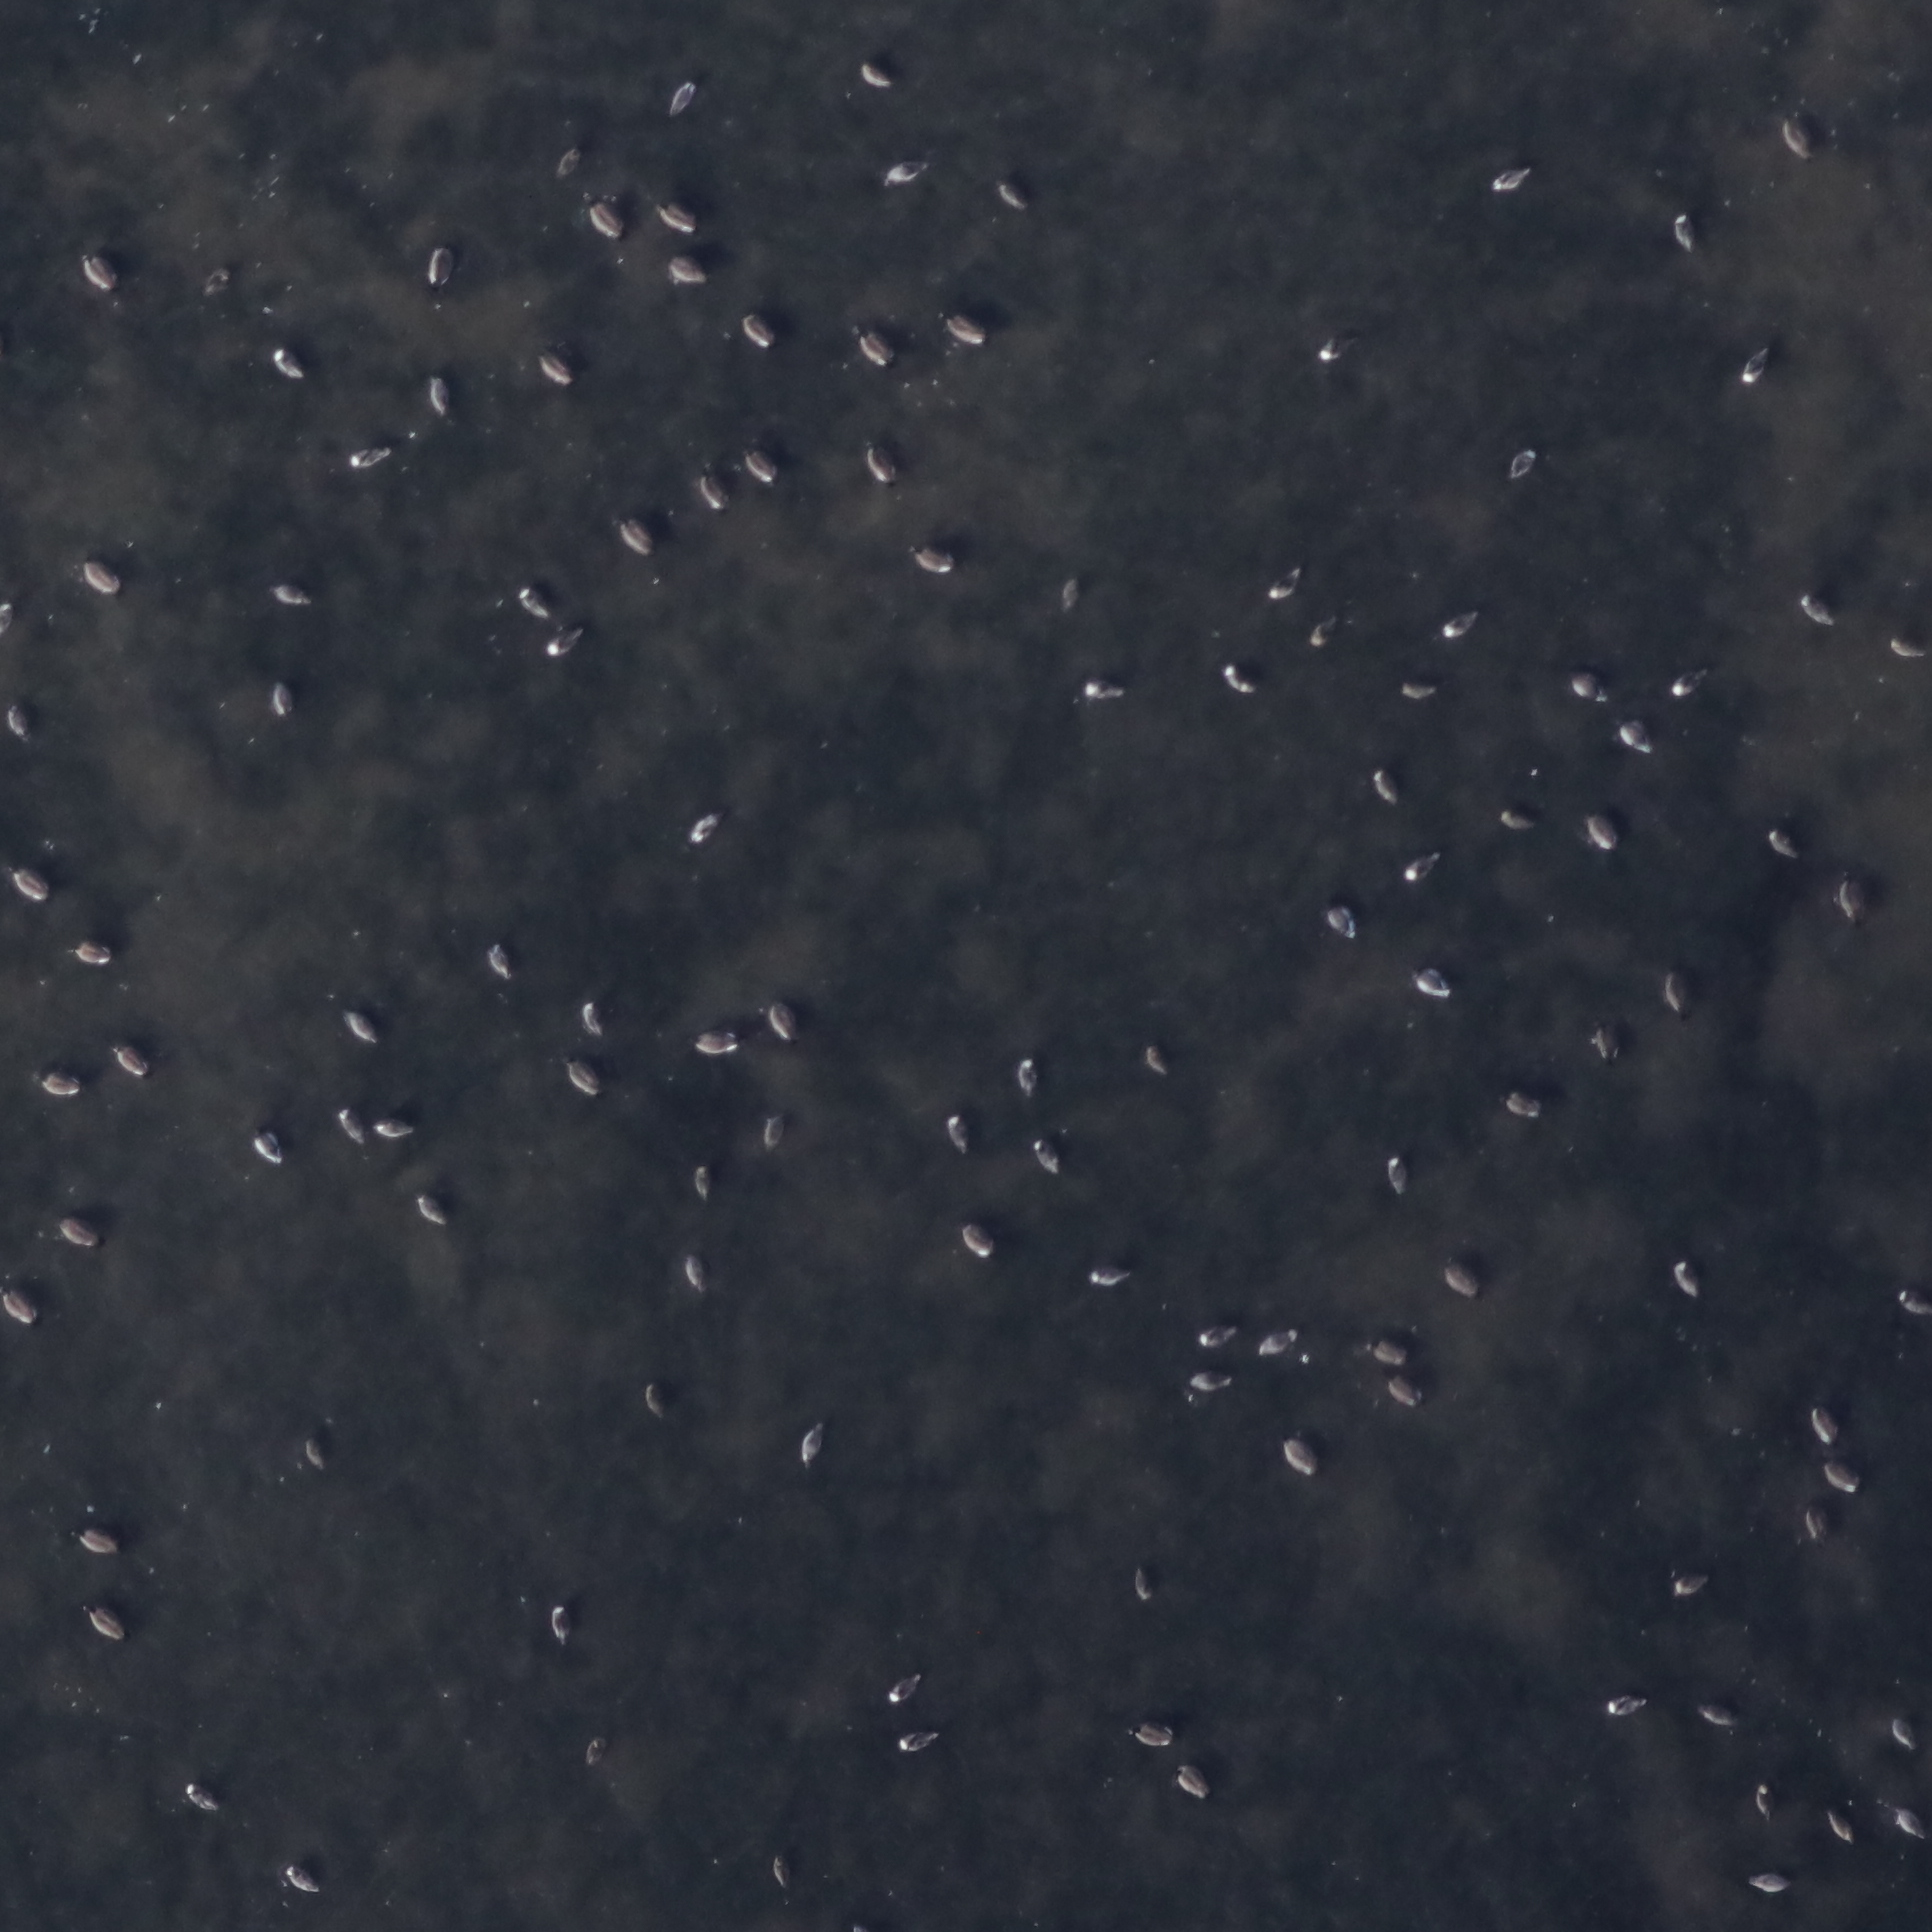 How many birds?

121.